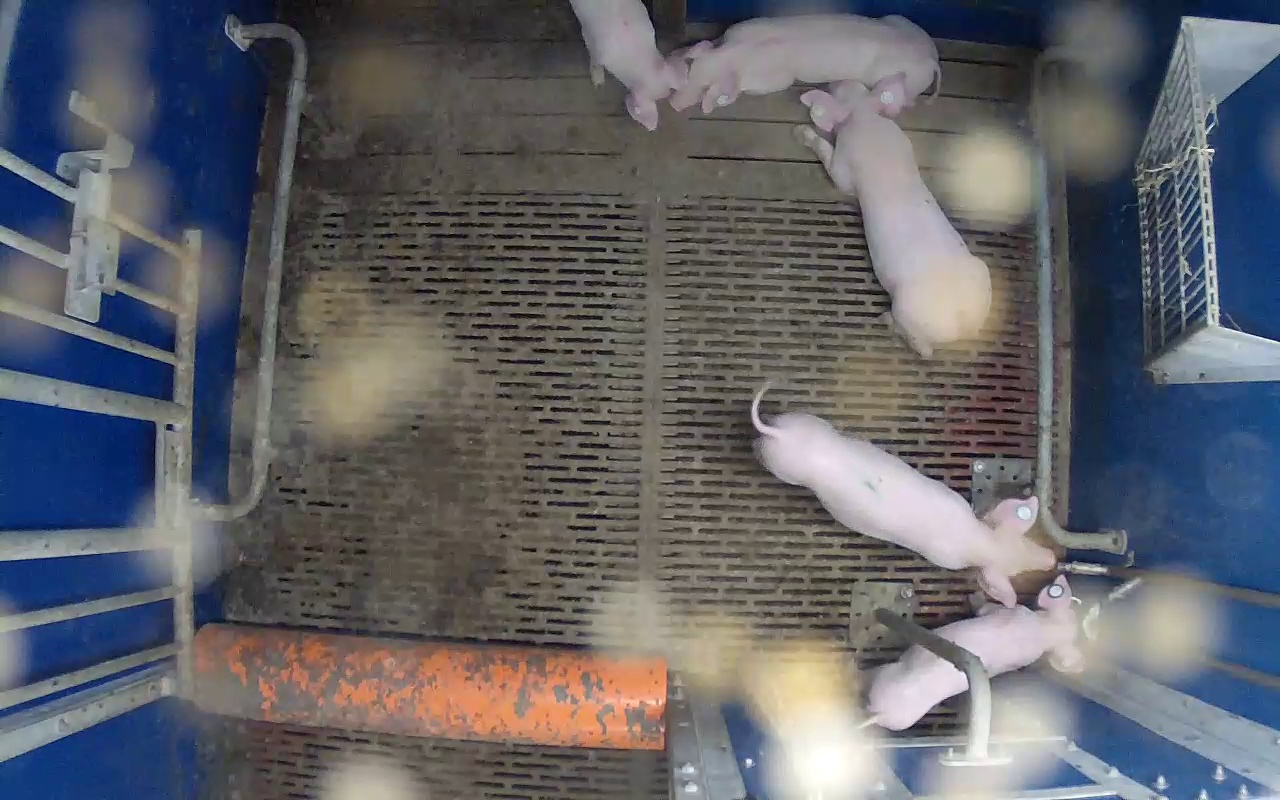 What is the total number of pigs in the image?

5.